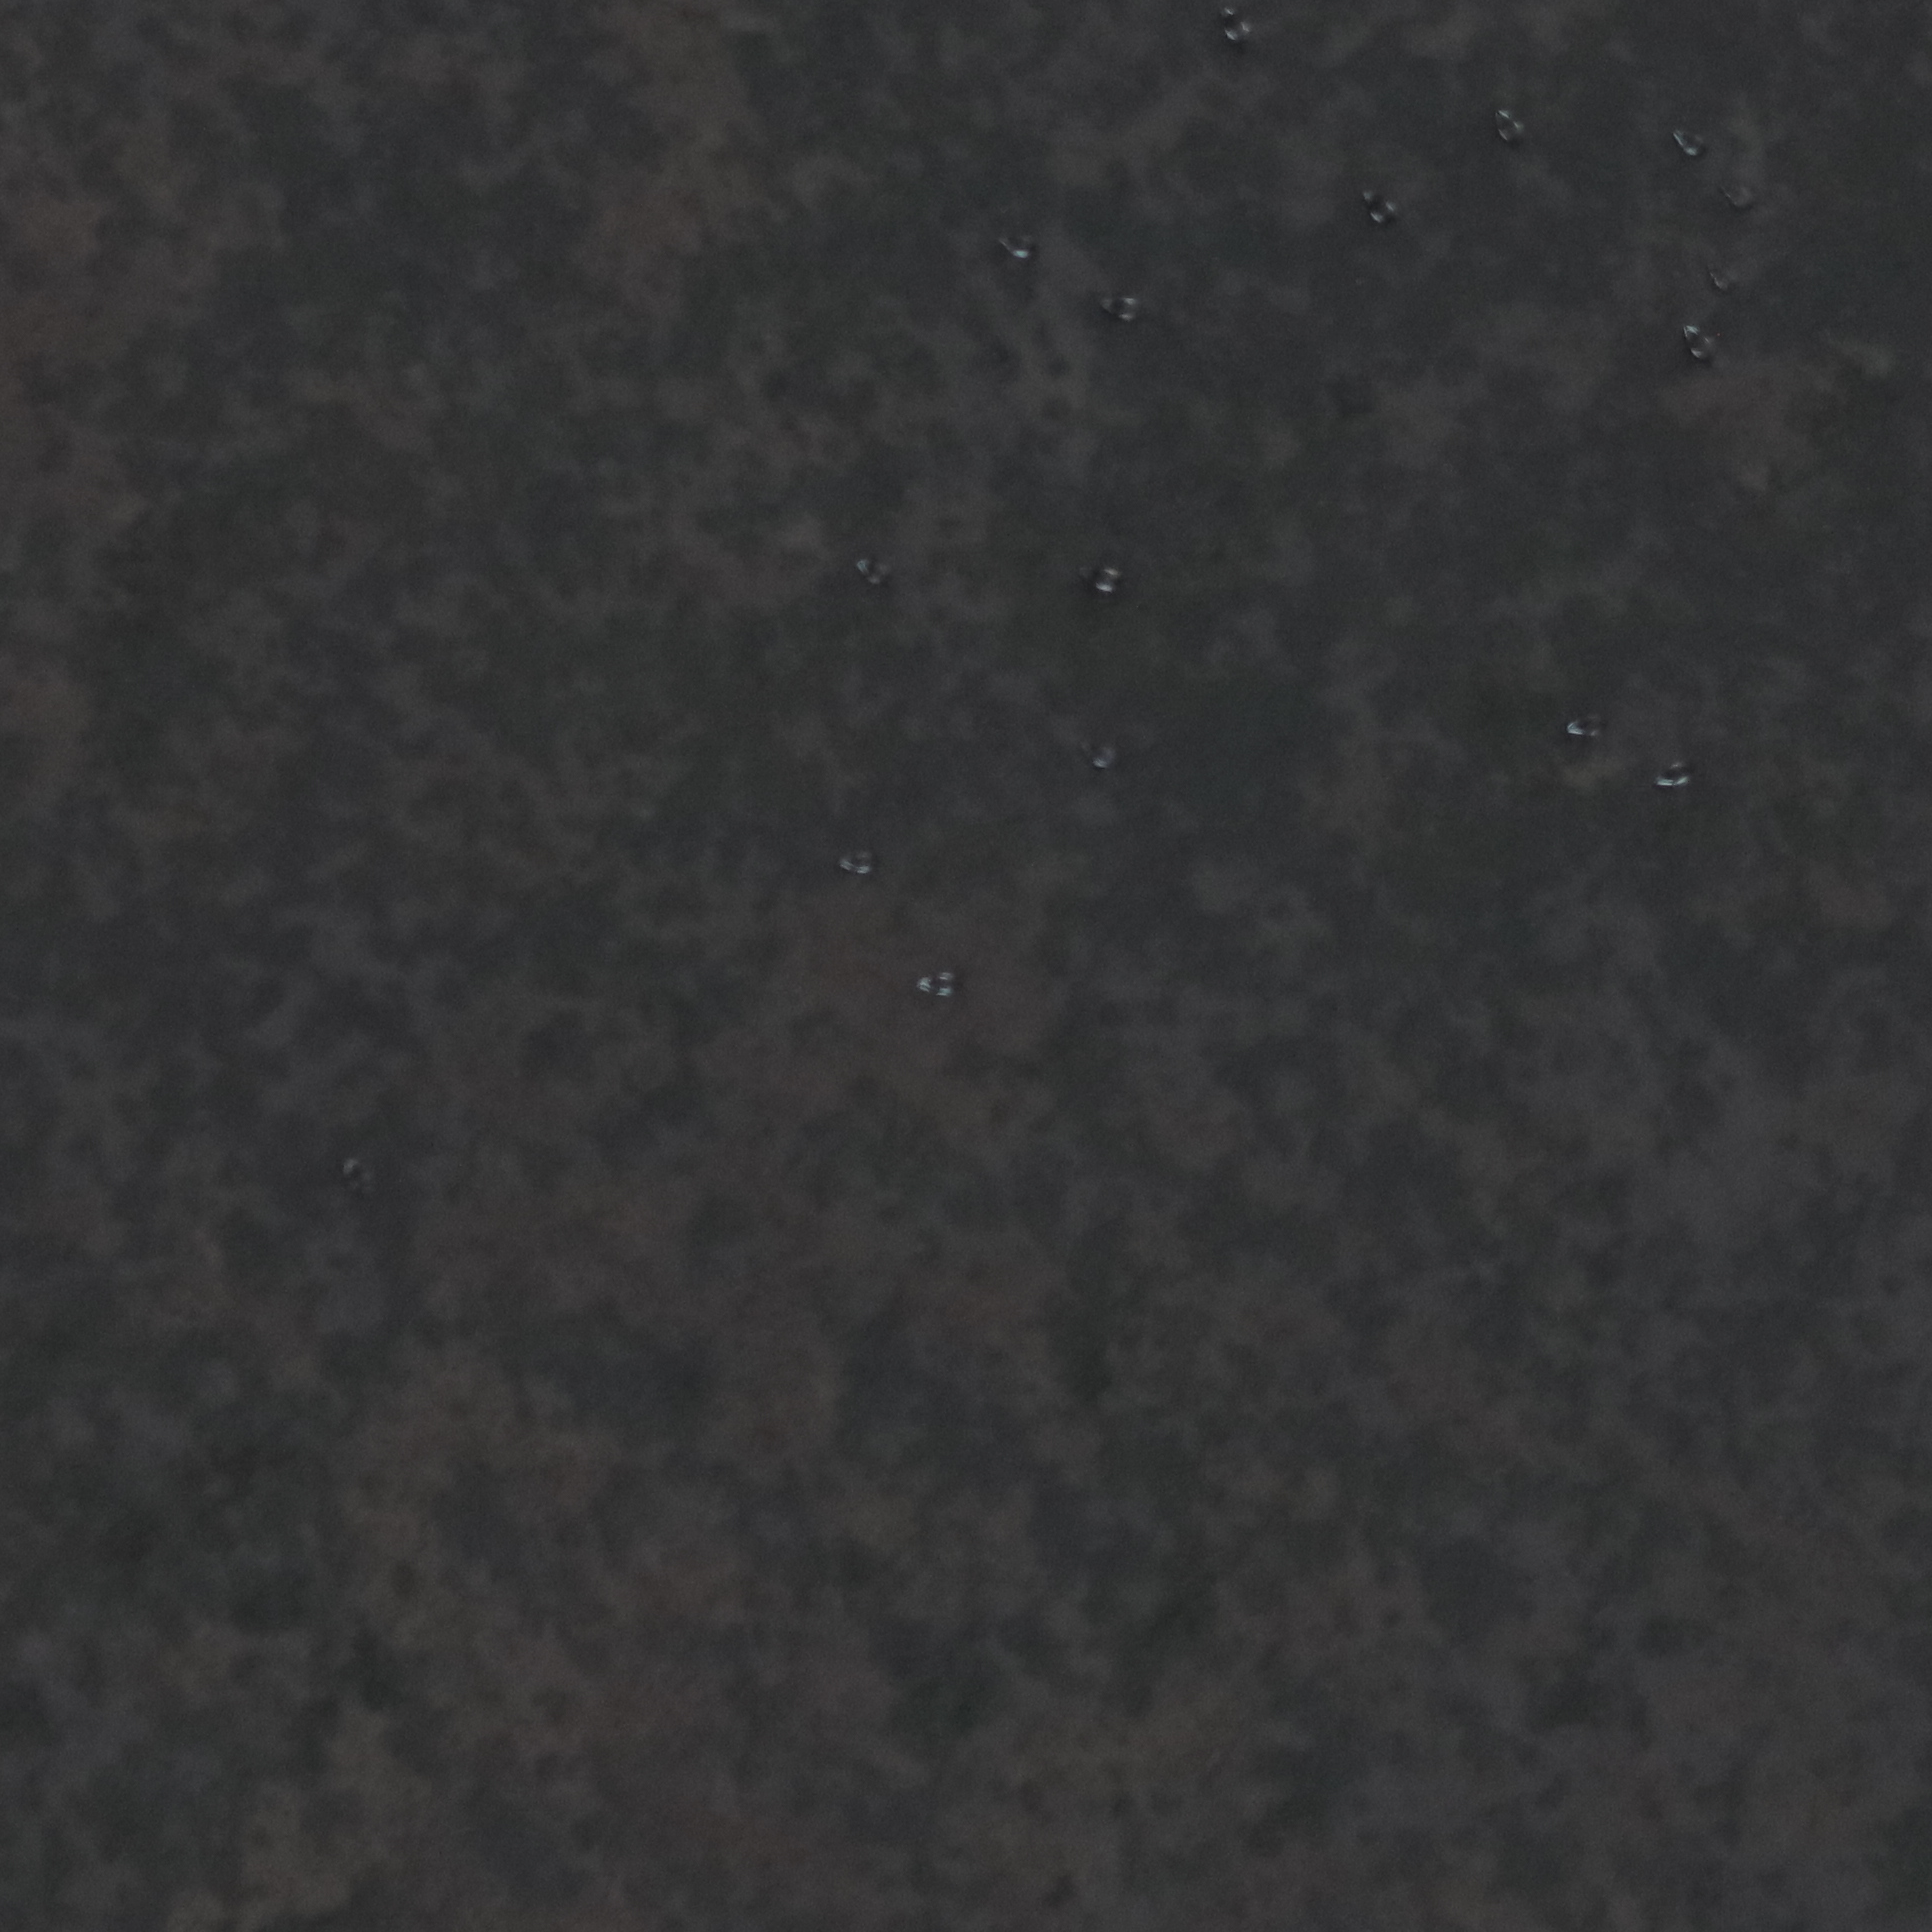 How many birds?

16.